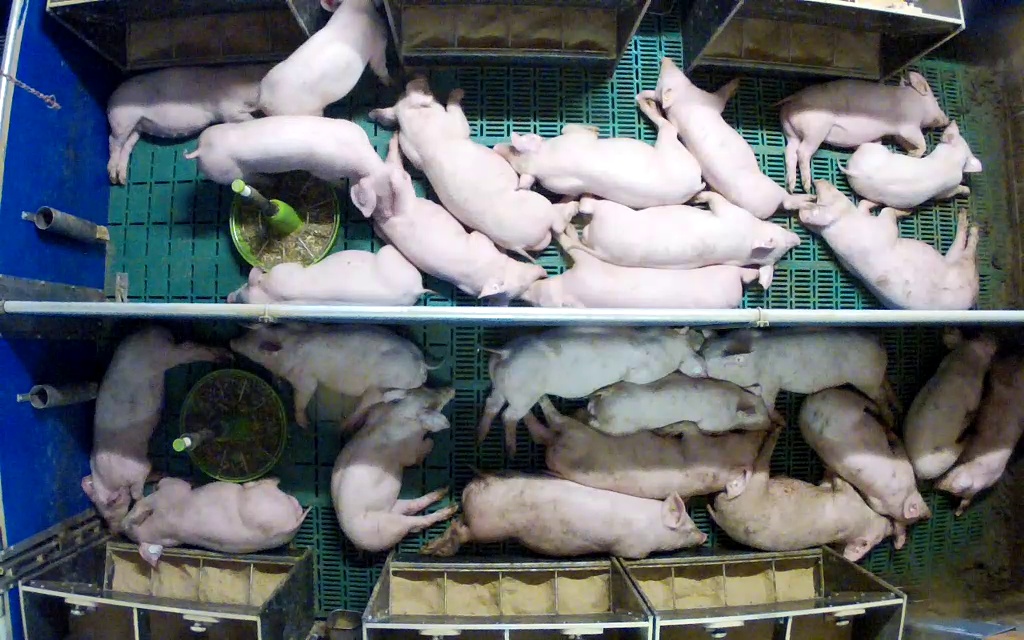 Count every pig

26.